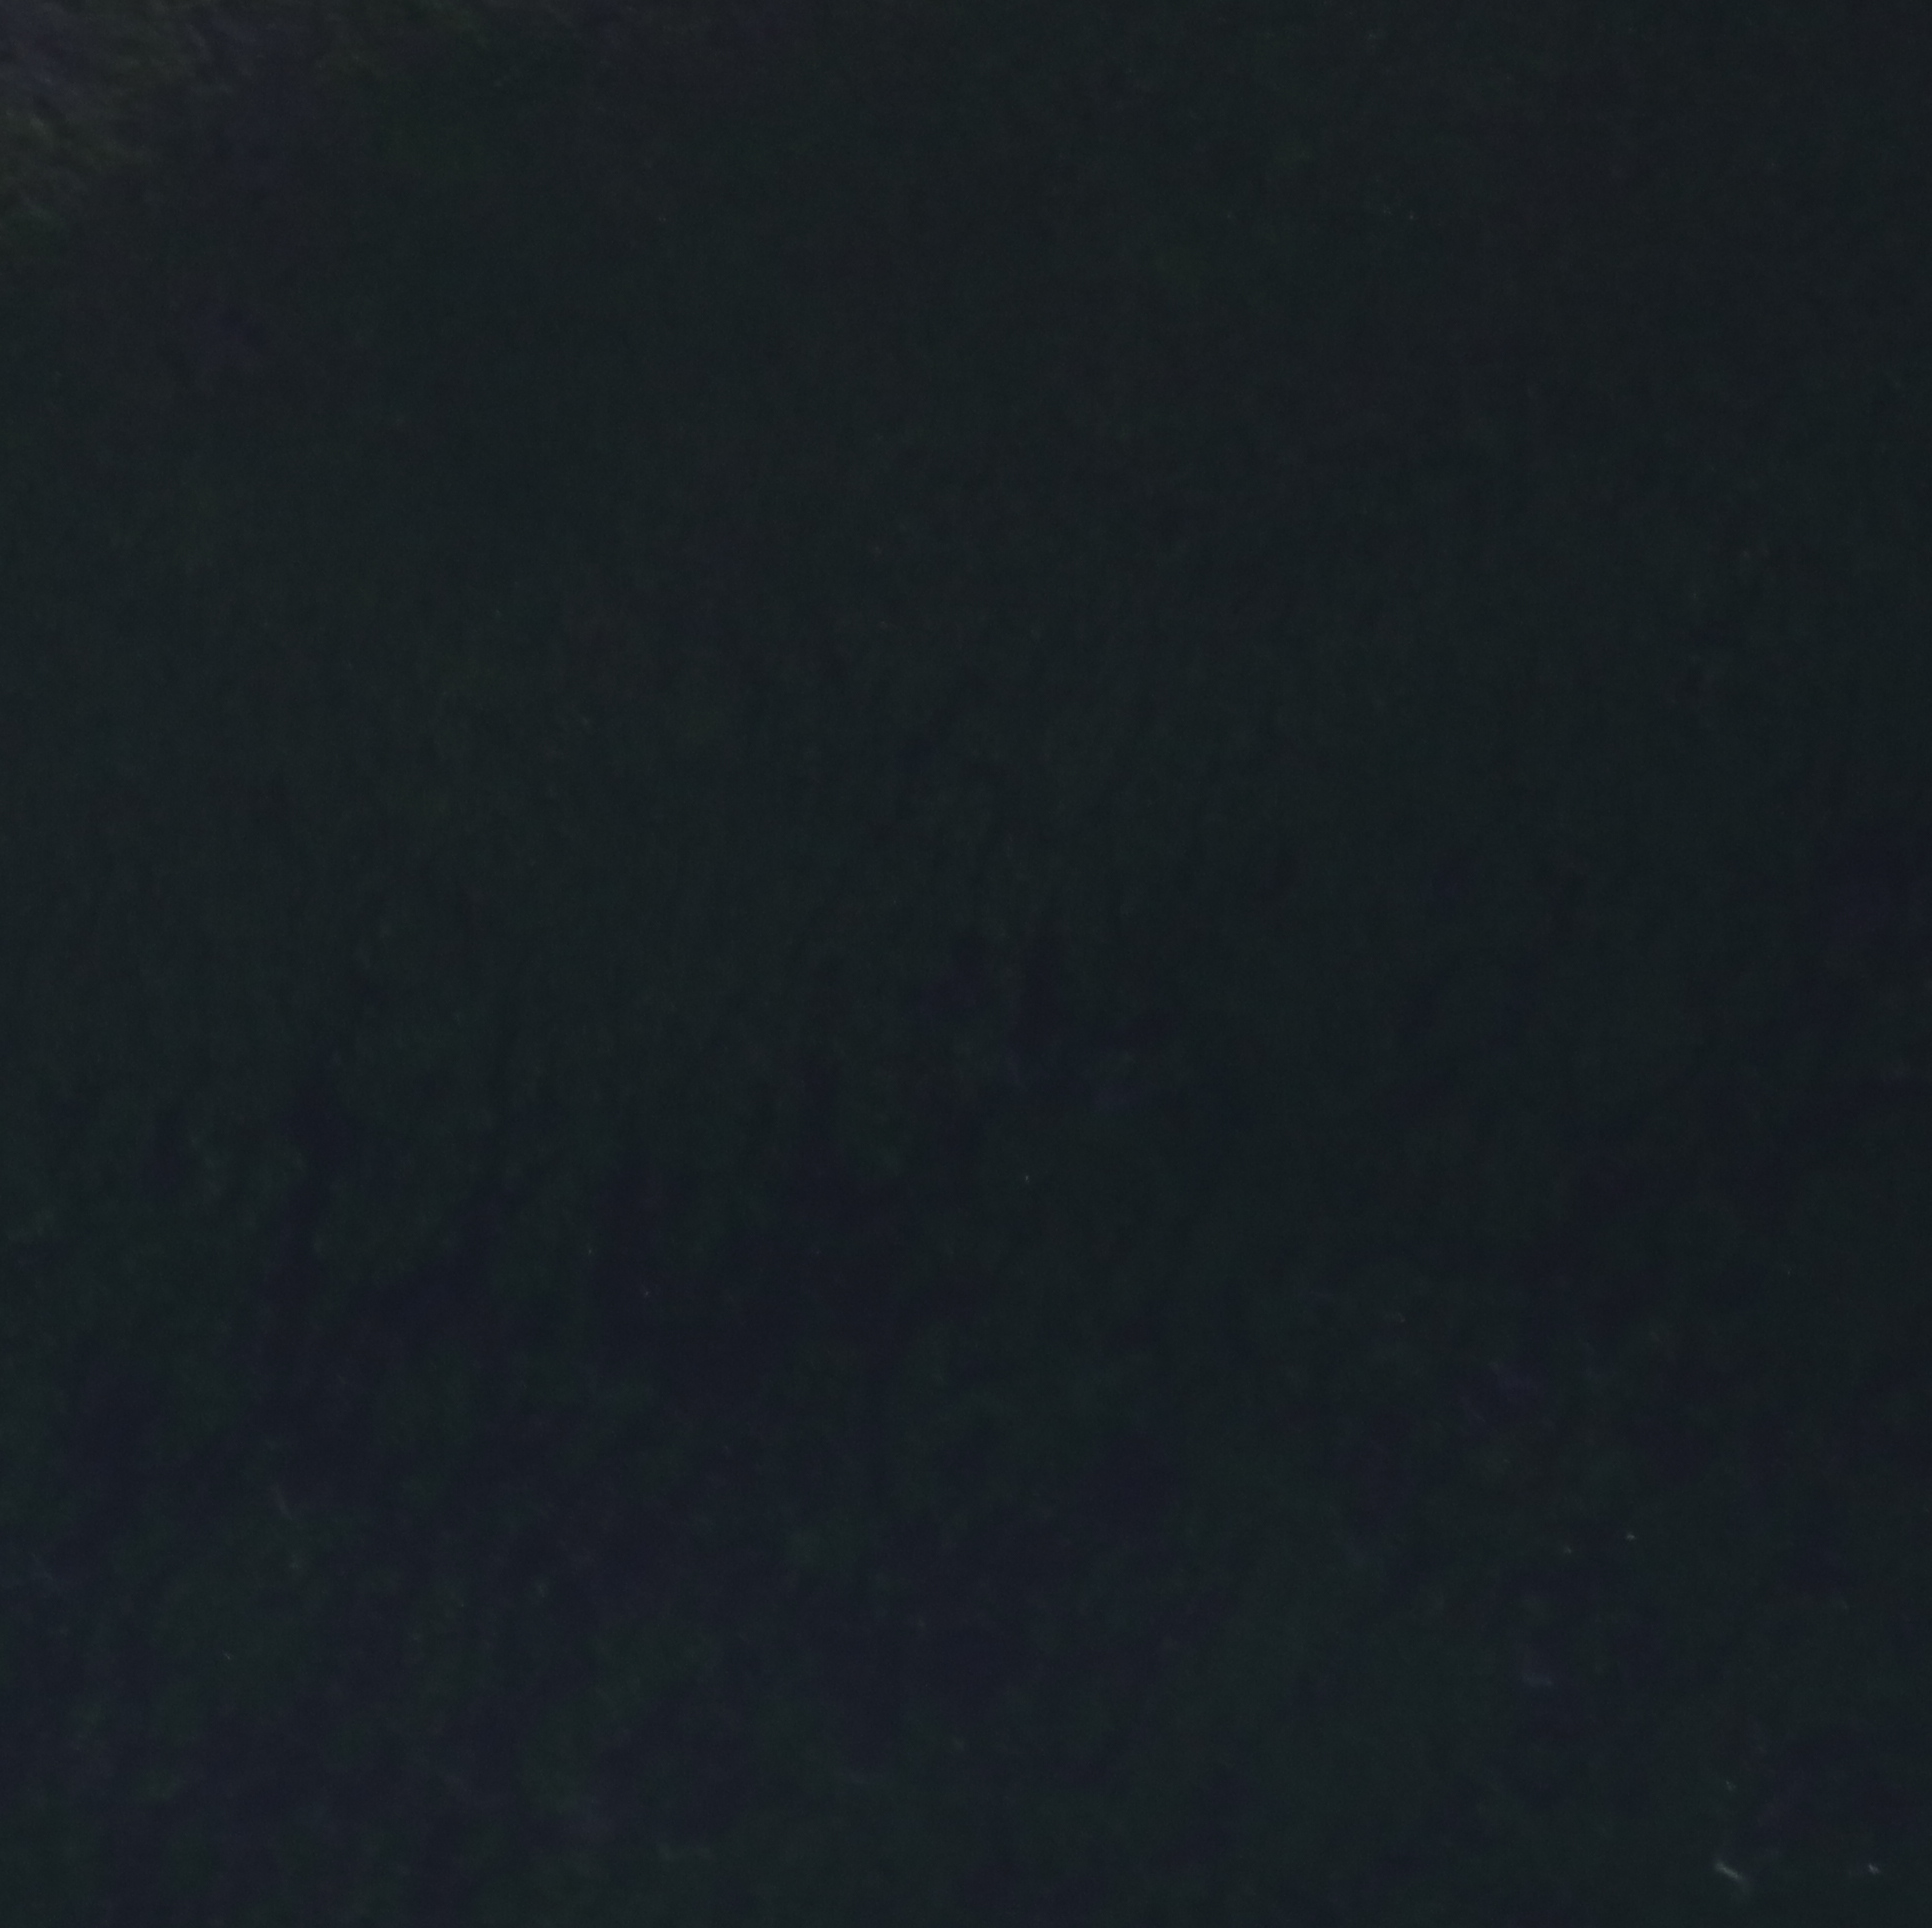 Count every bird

0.